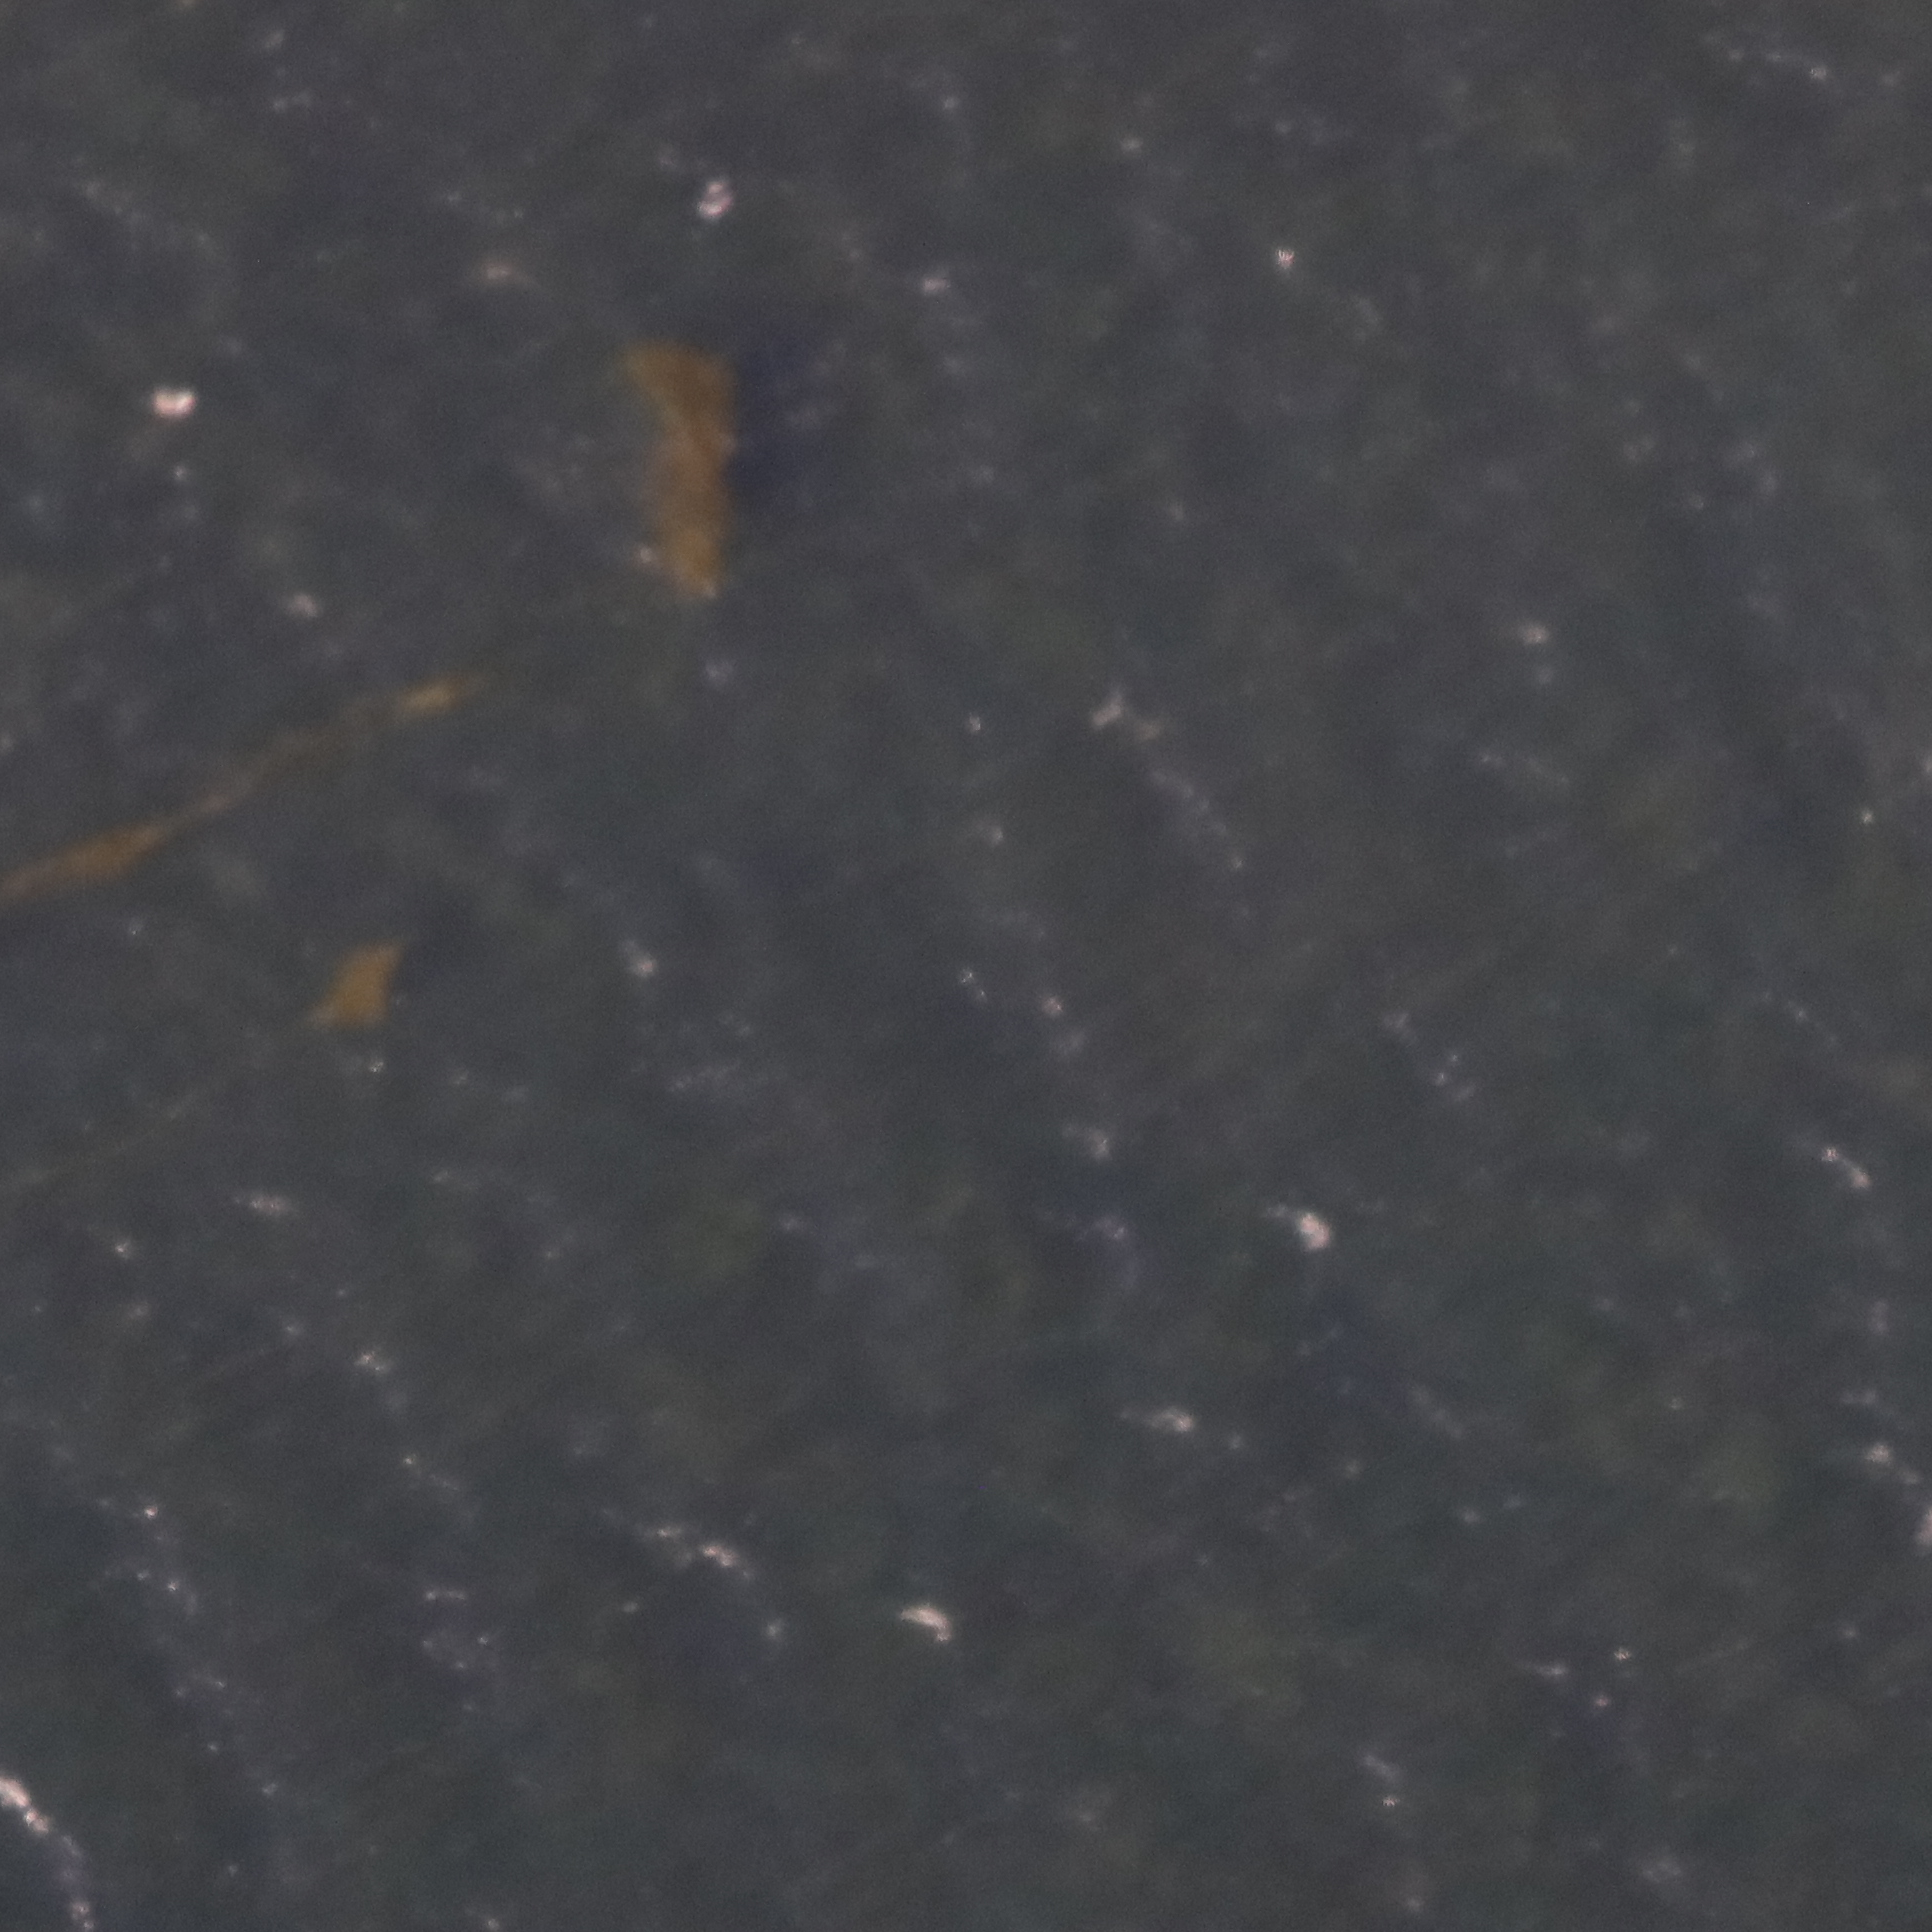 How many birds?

2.